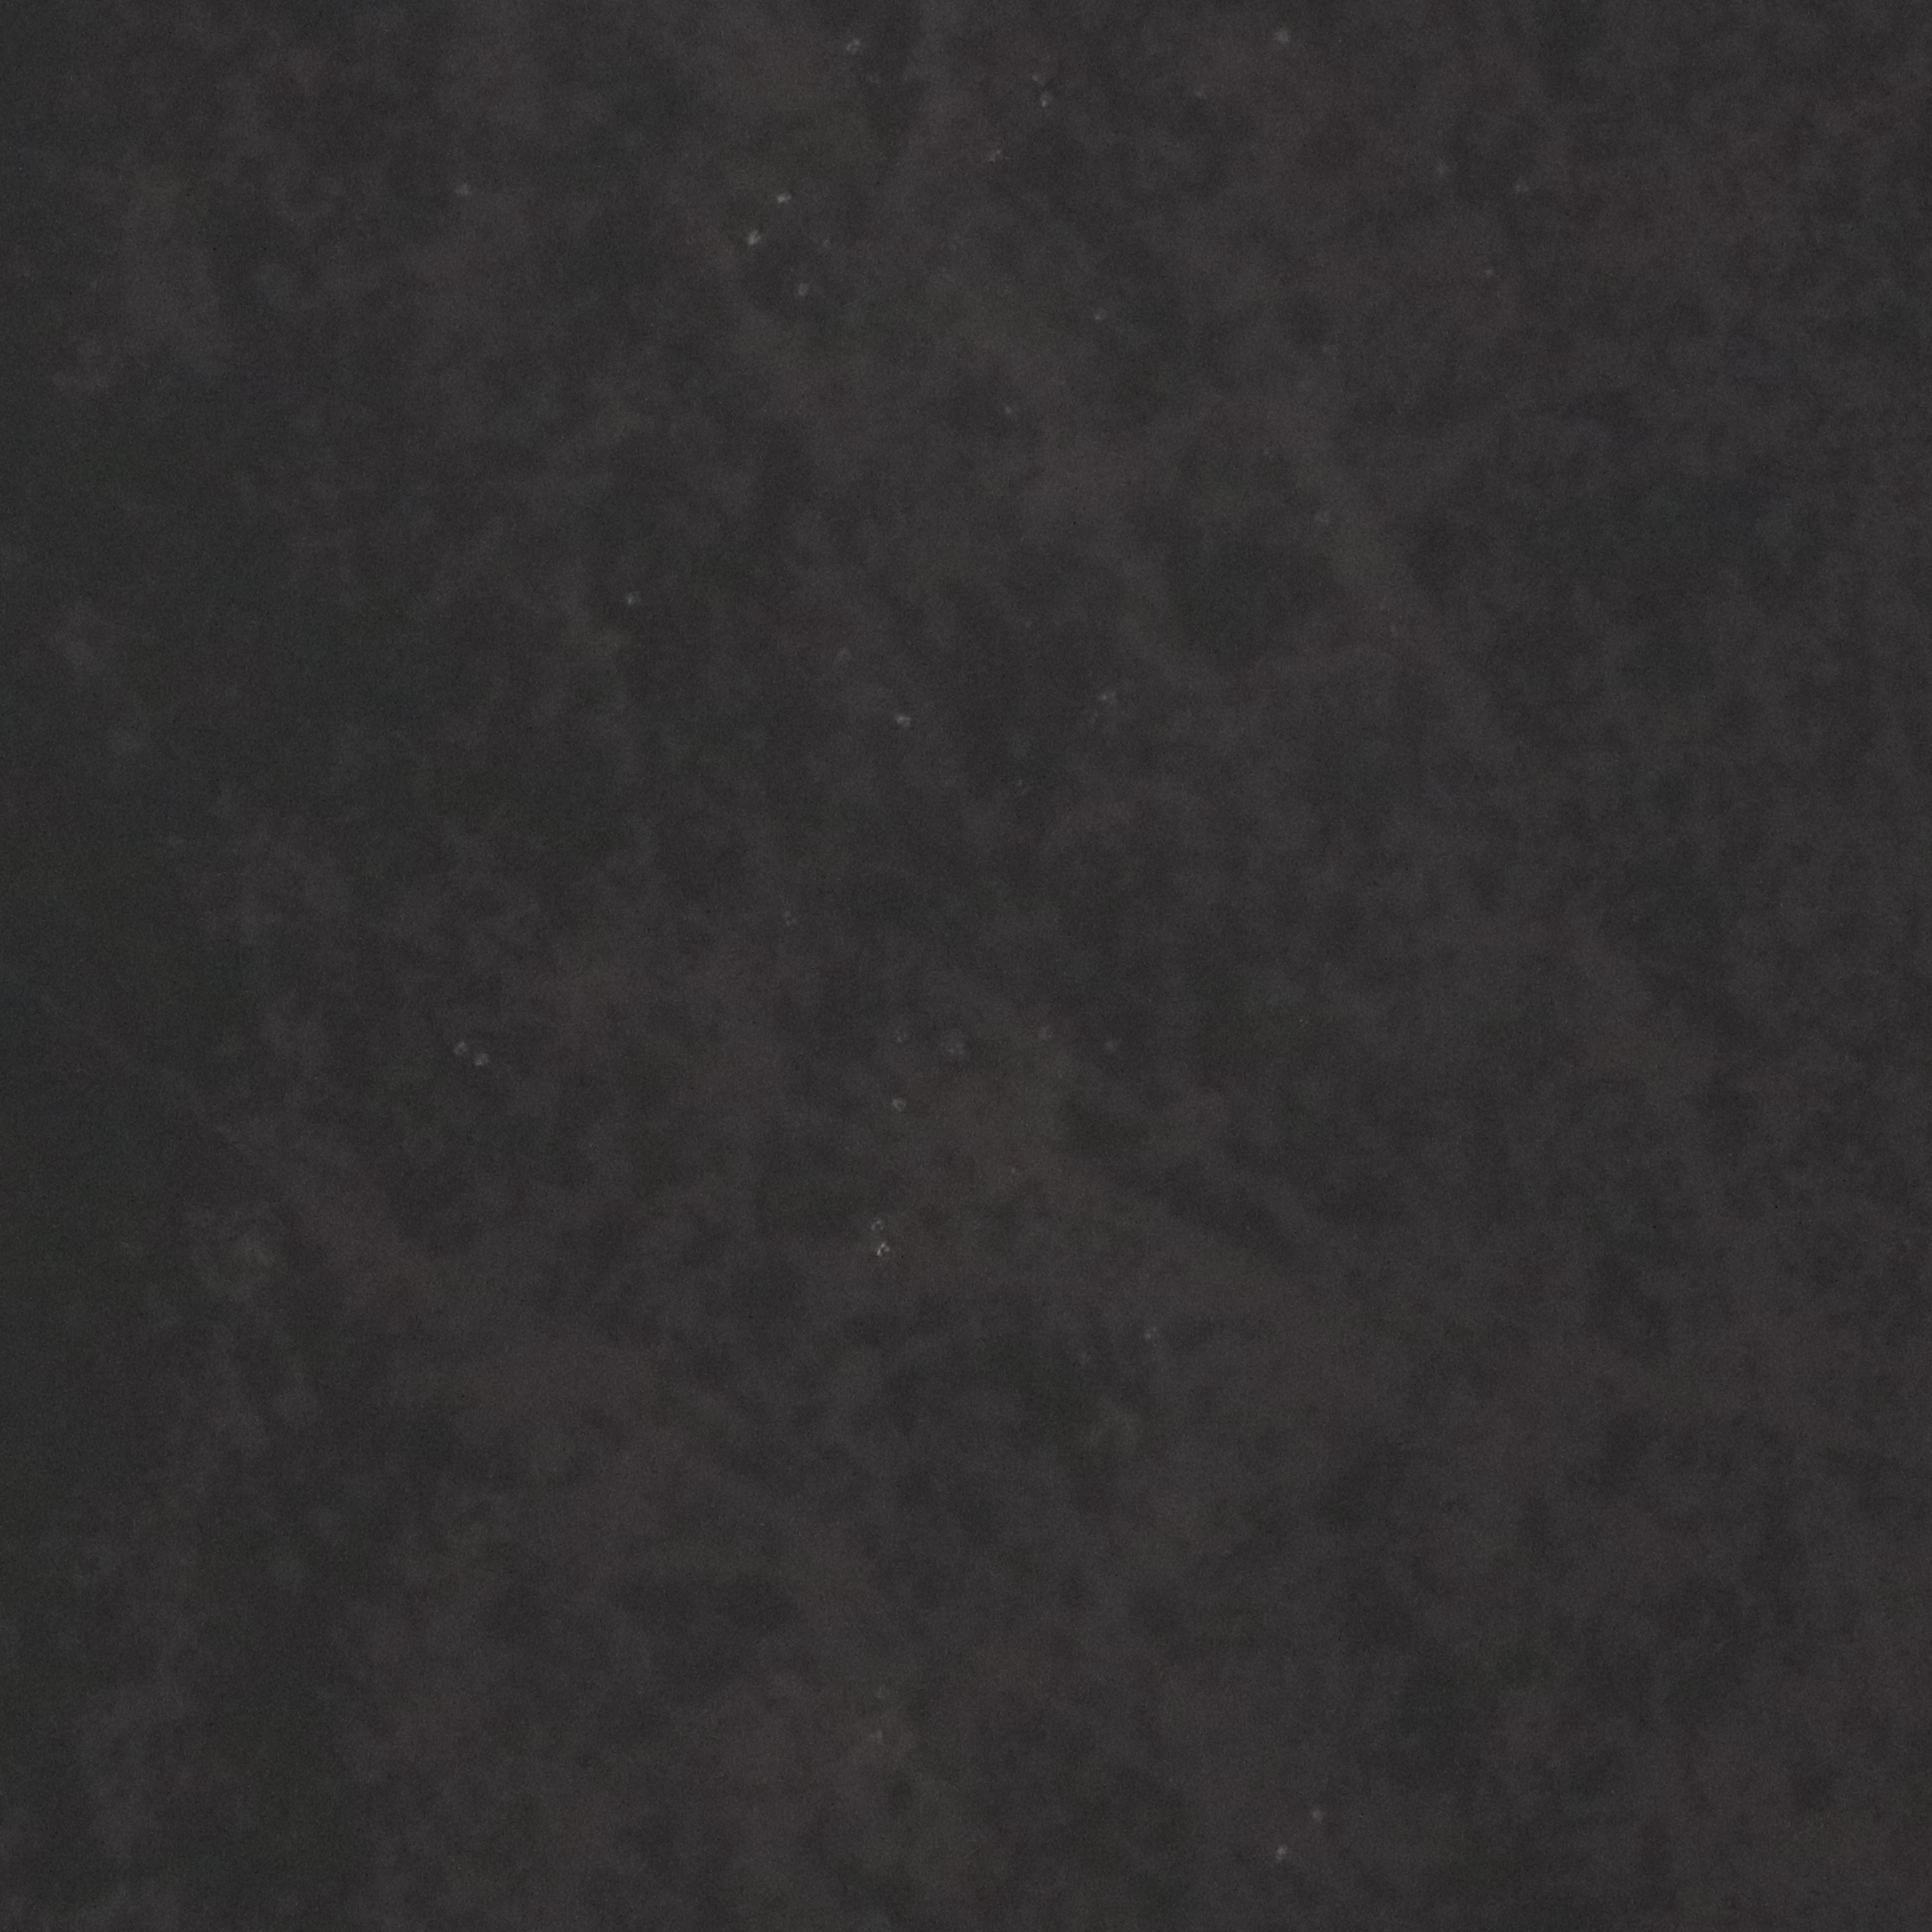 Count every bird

36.